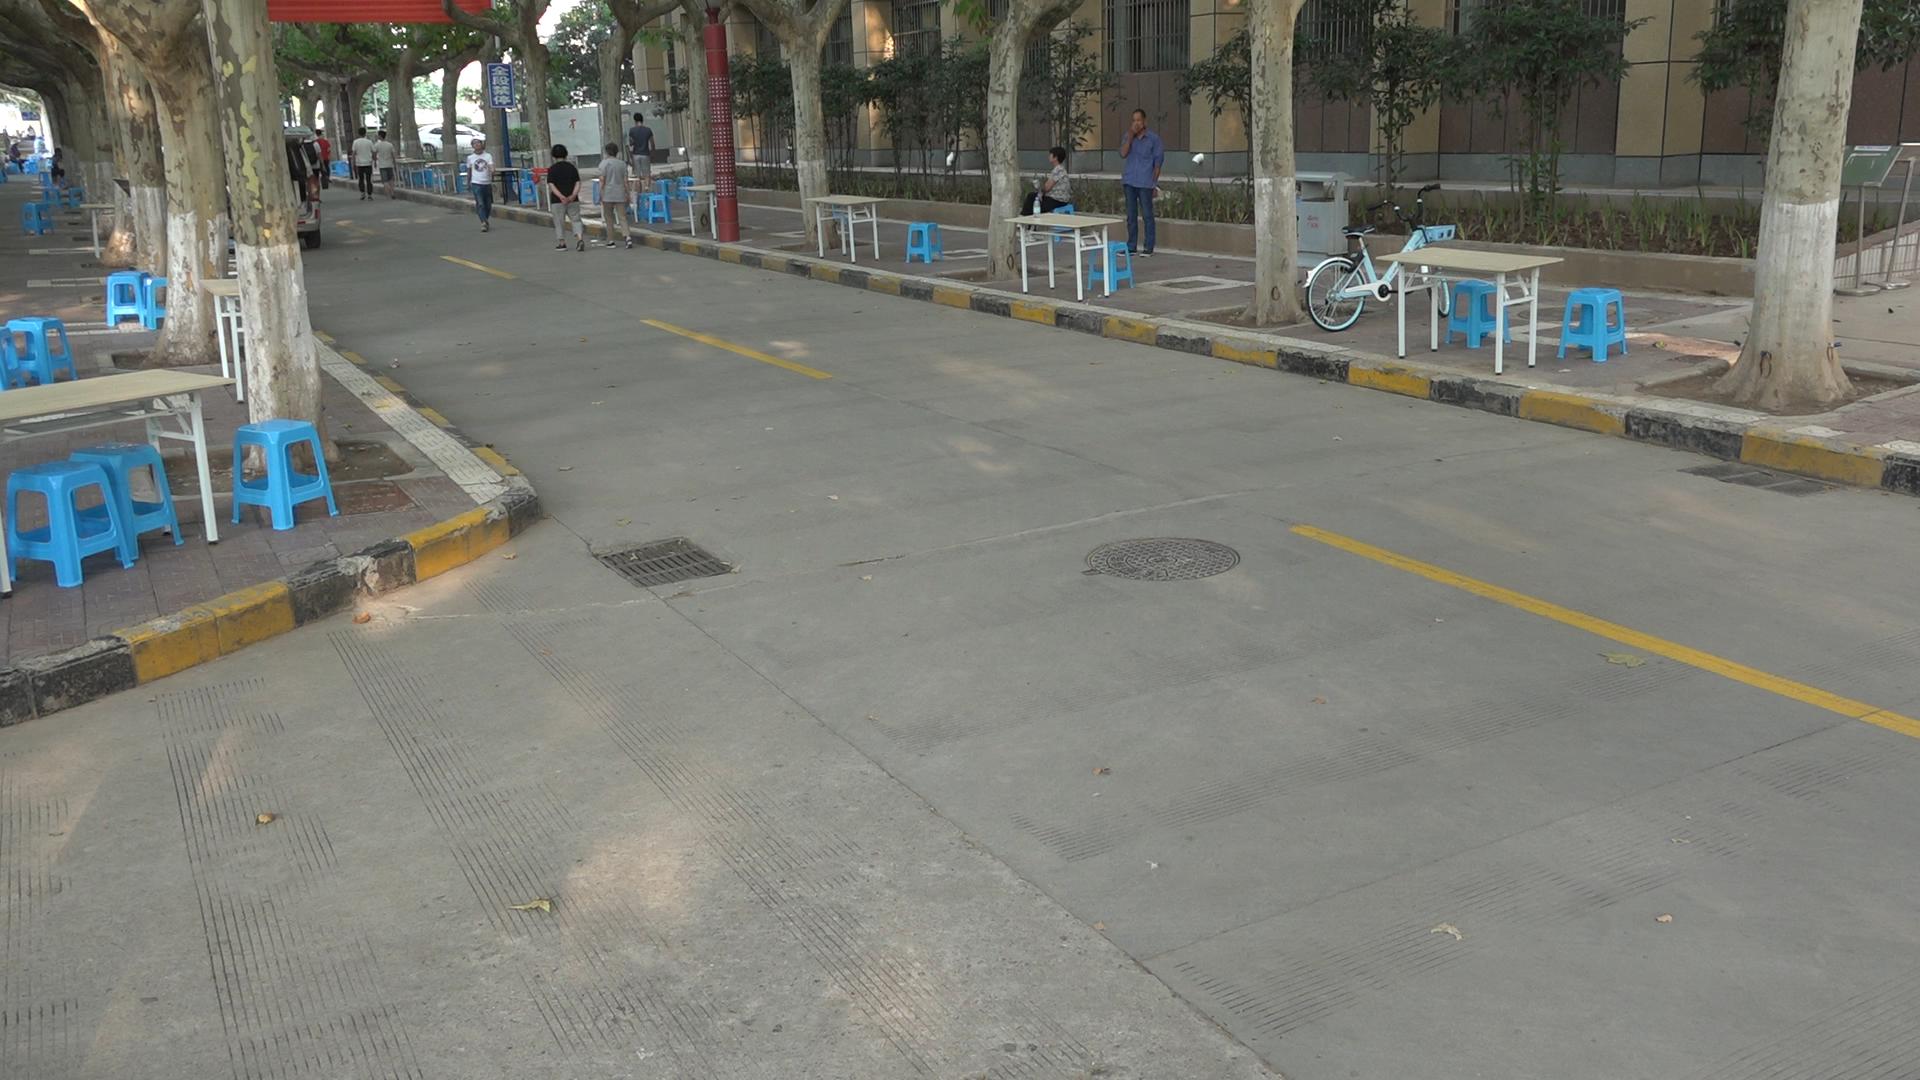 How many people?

14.